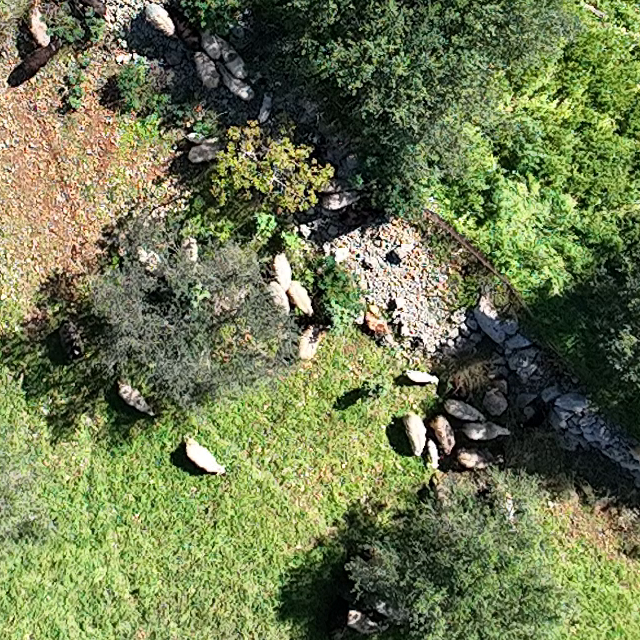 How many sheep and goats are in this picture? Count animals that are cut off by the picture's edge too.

30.